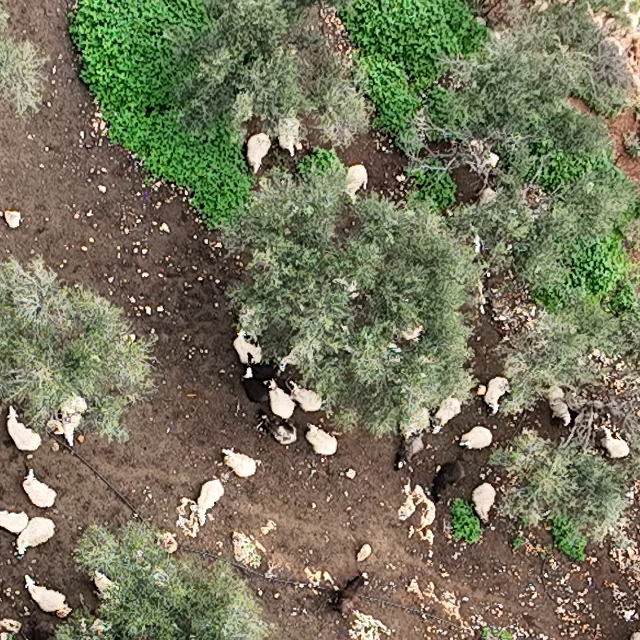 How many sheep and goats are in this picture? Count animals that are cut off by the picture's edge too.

35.